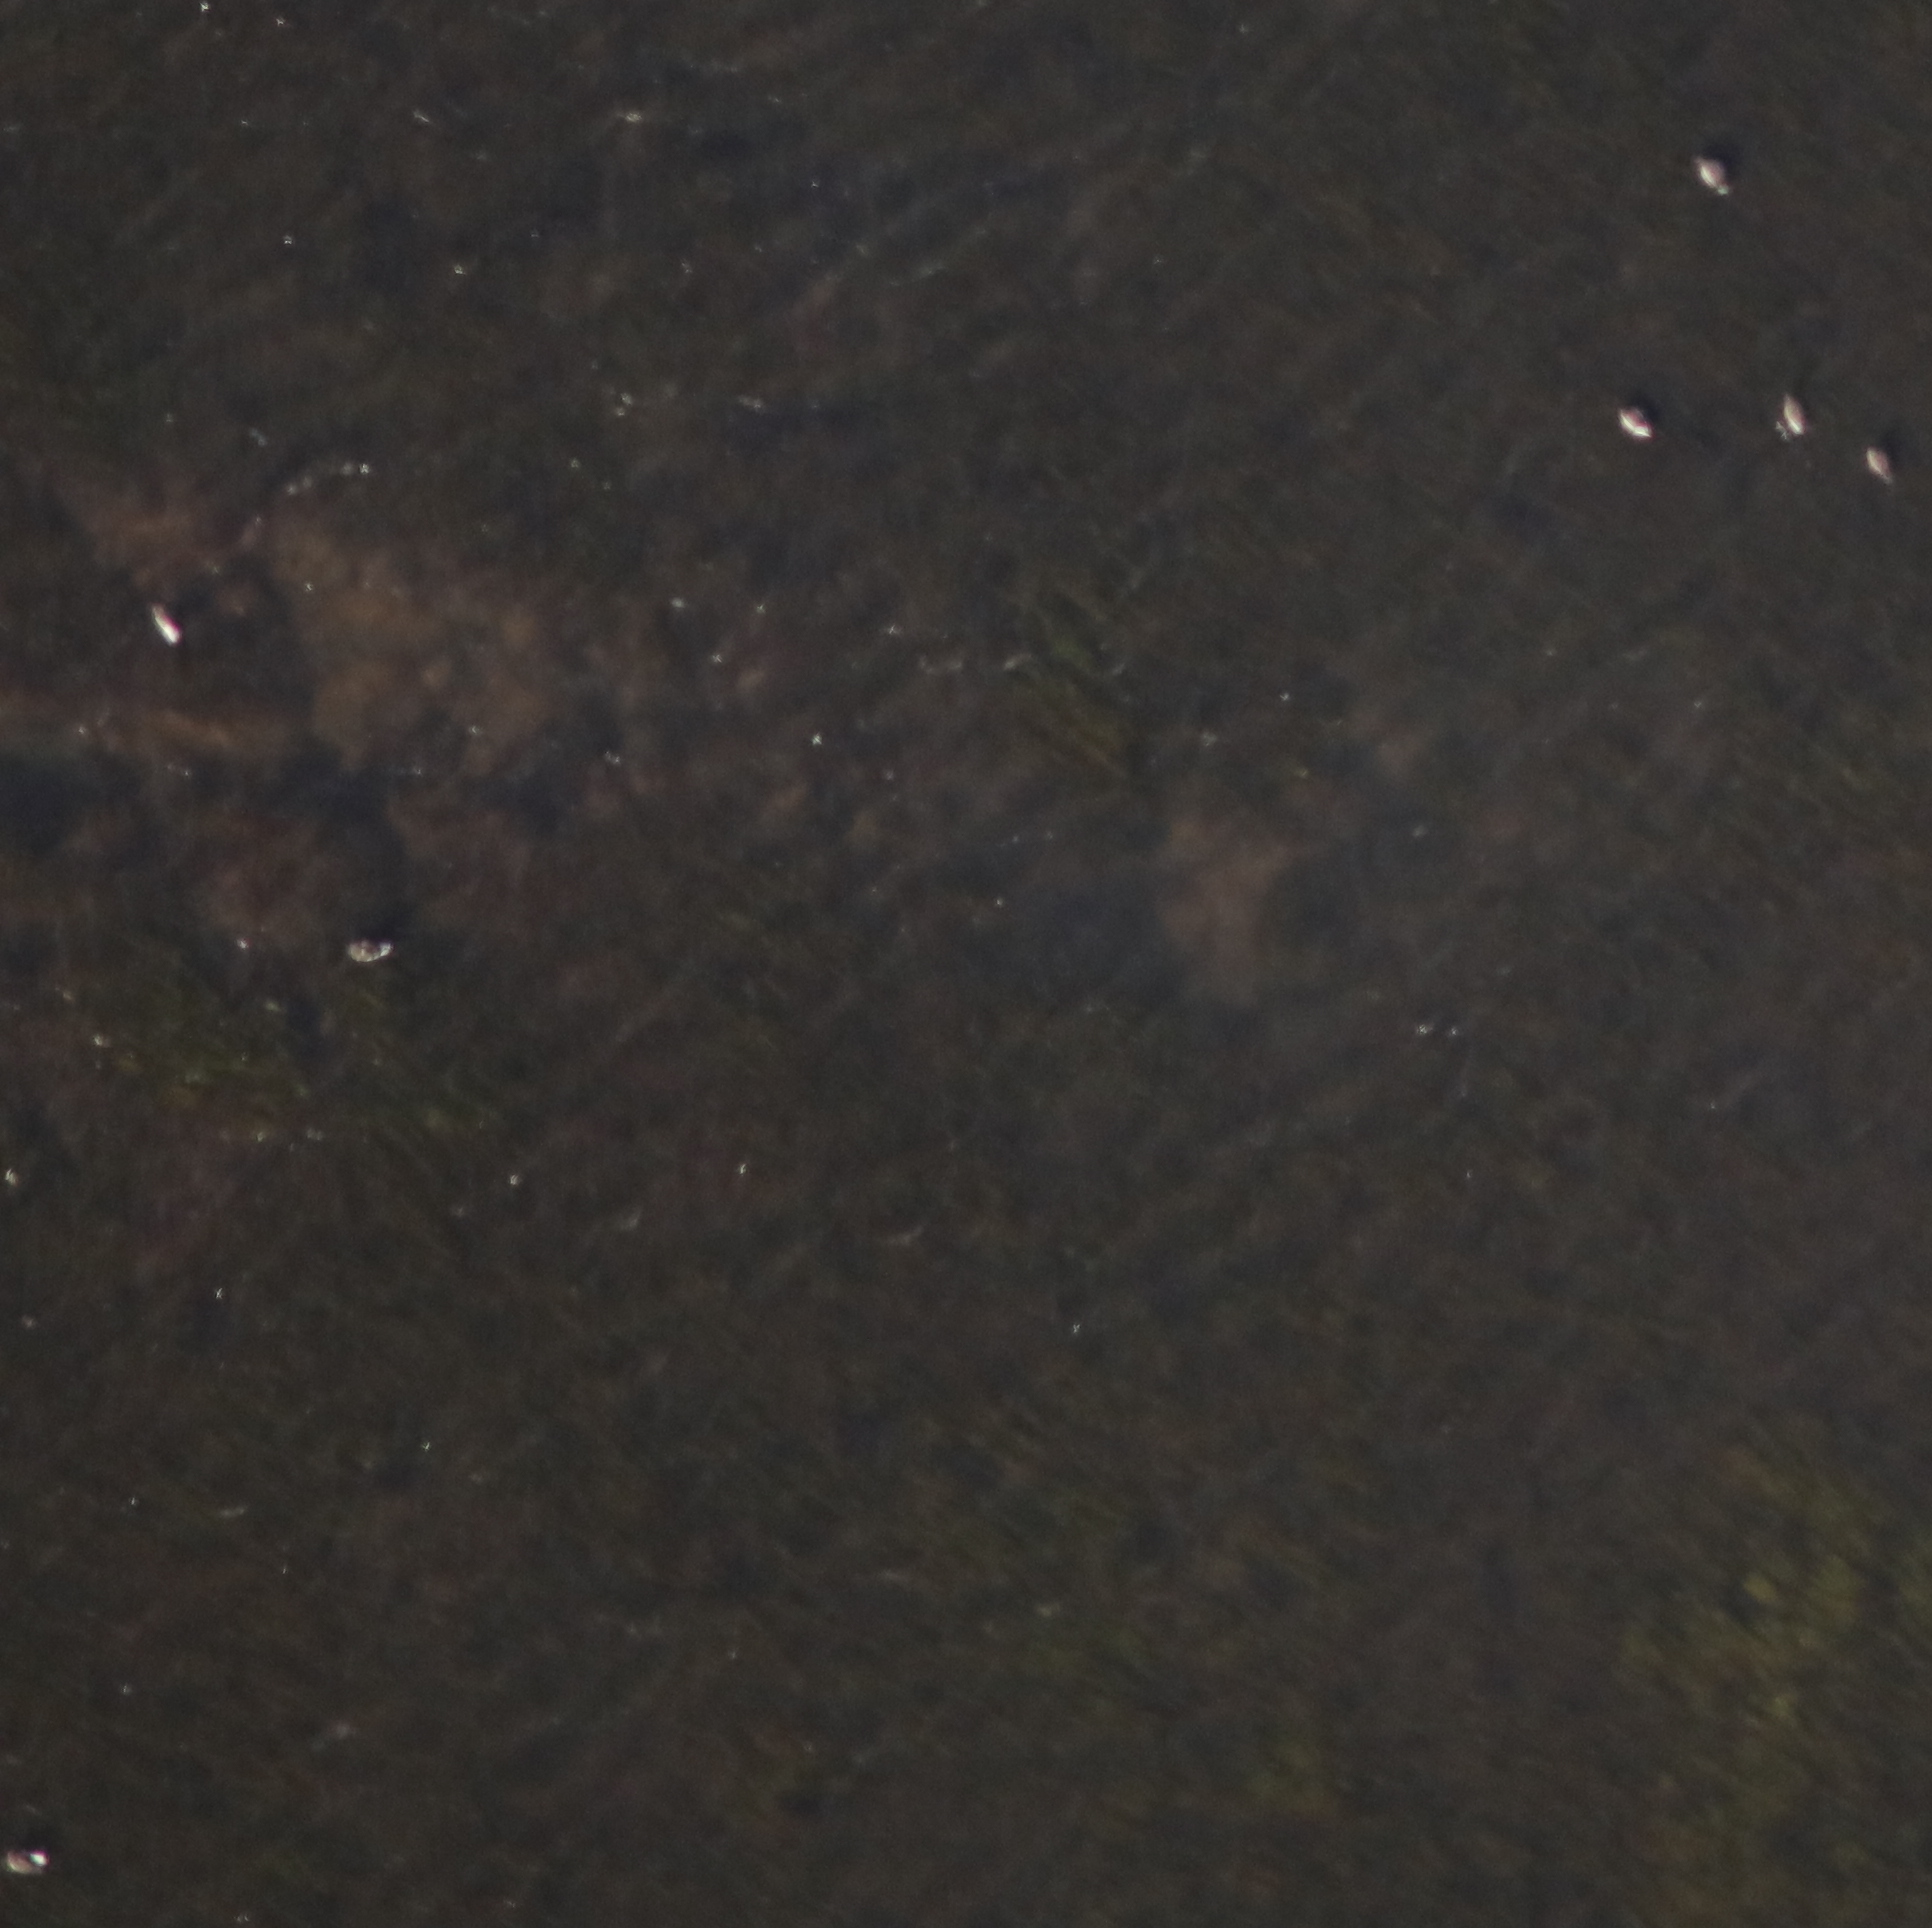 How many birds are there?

7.